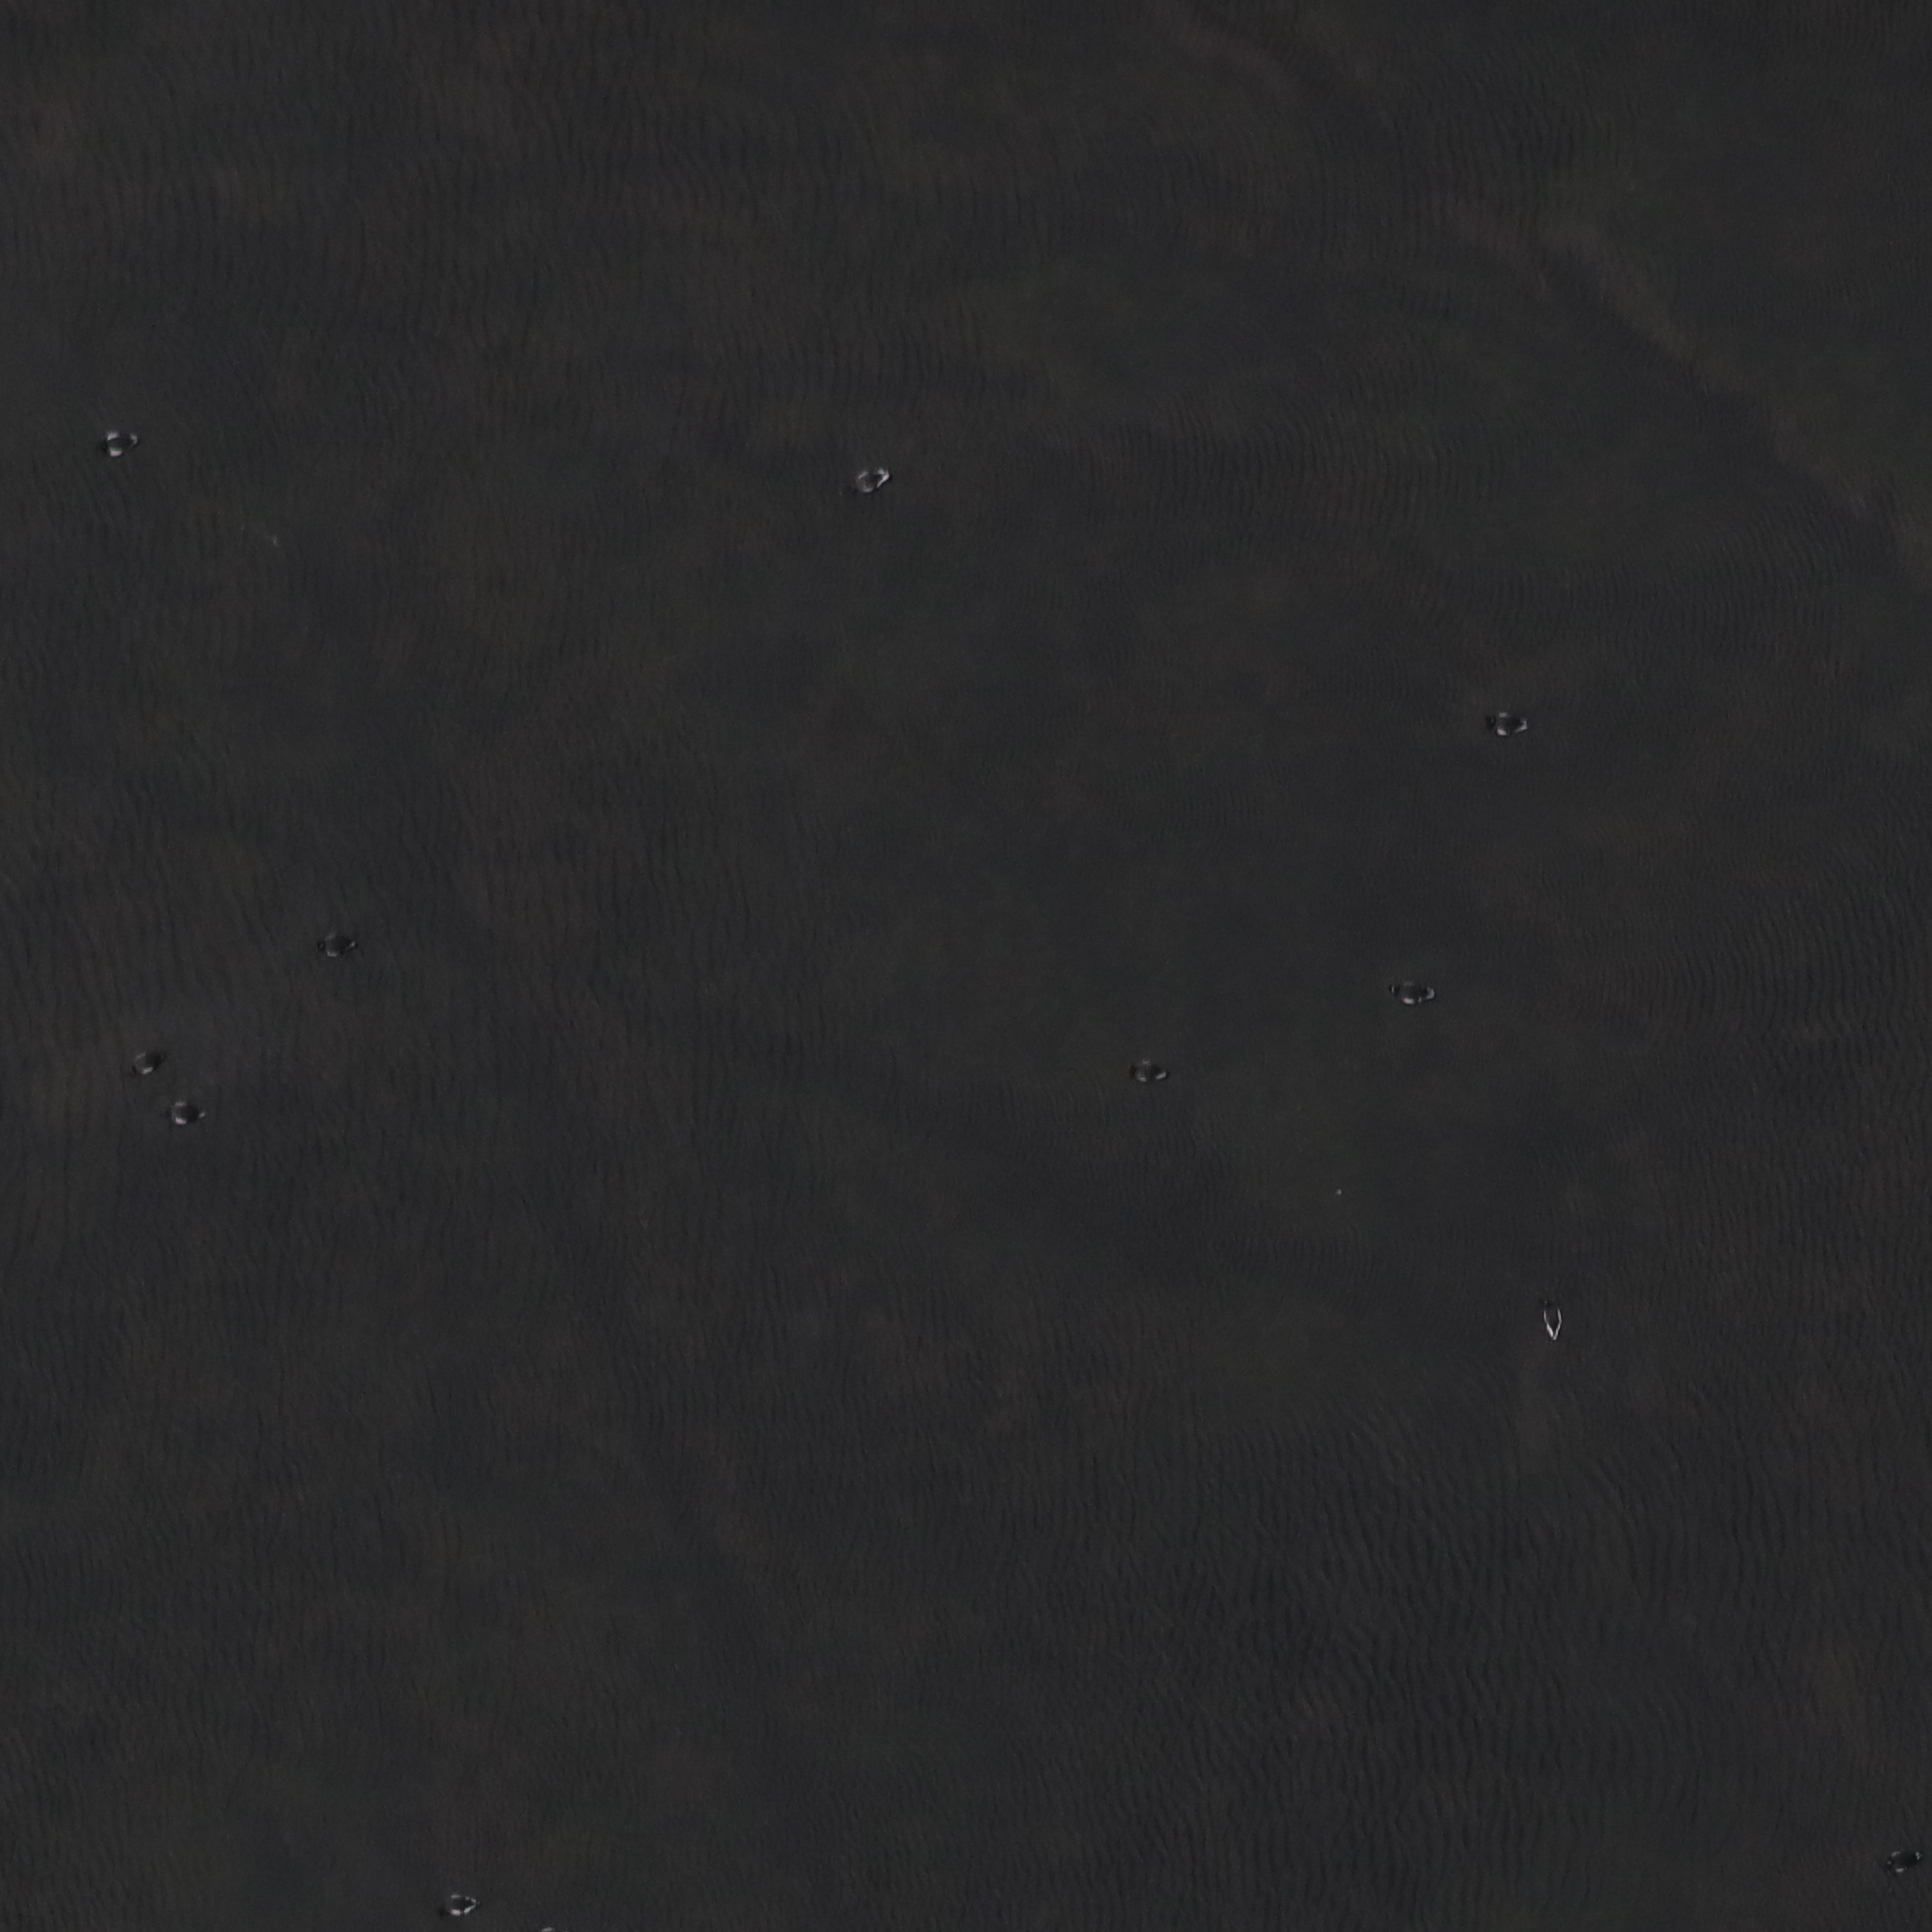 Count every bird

11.